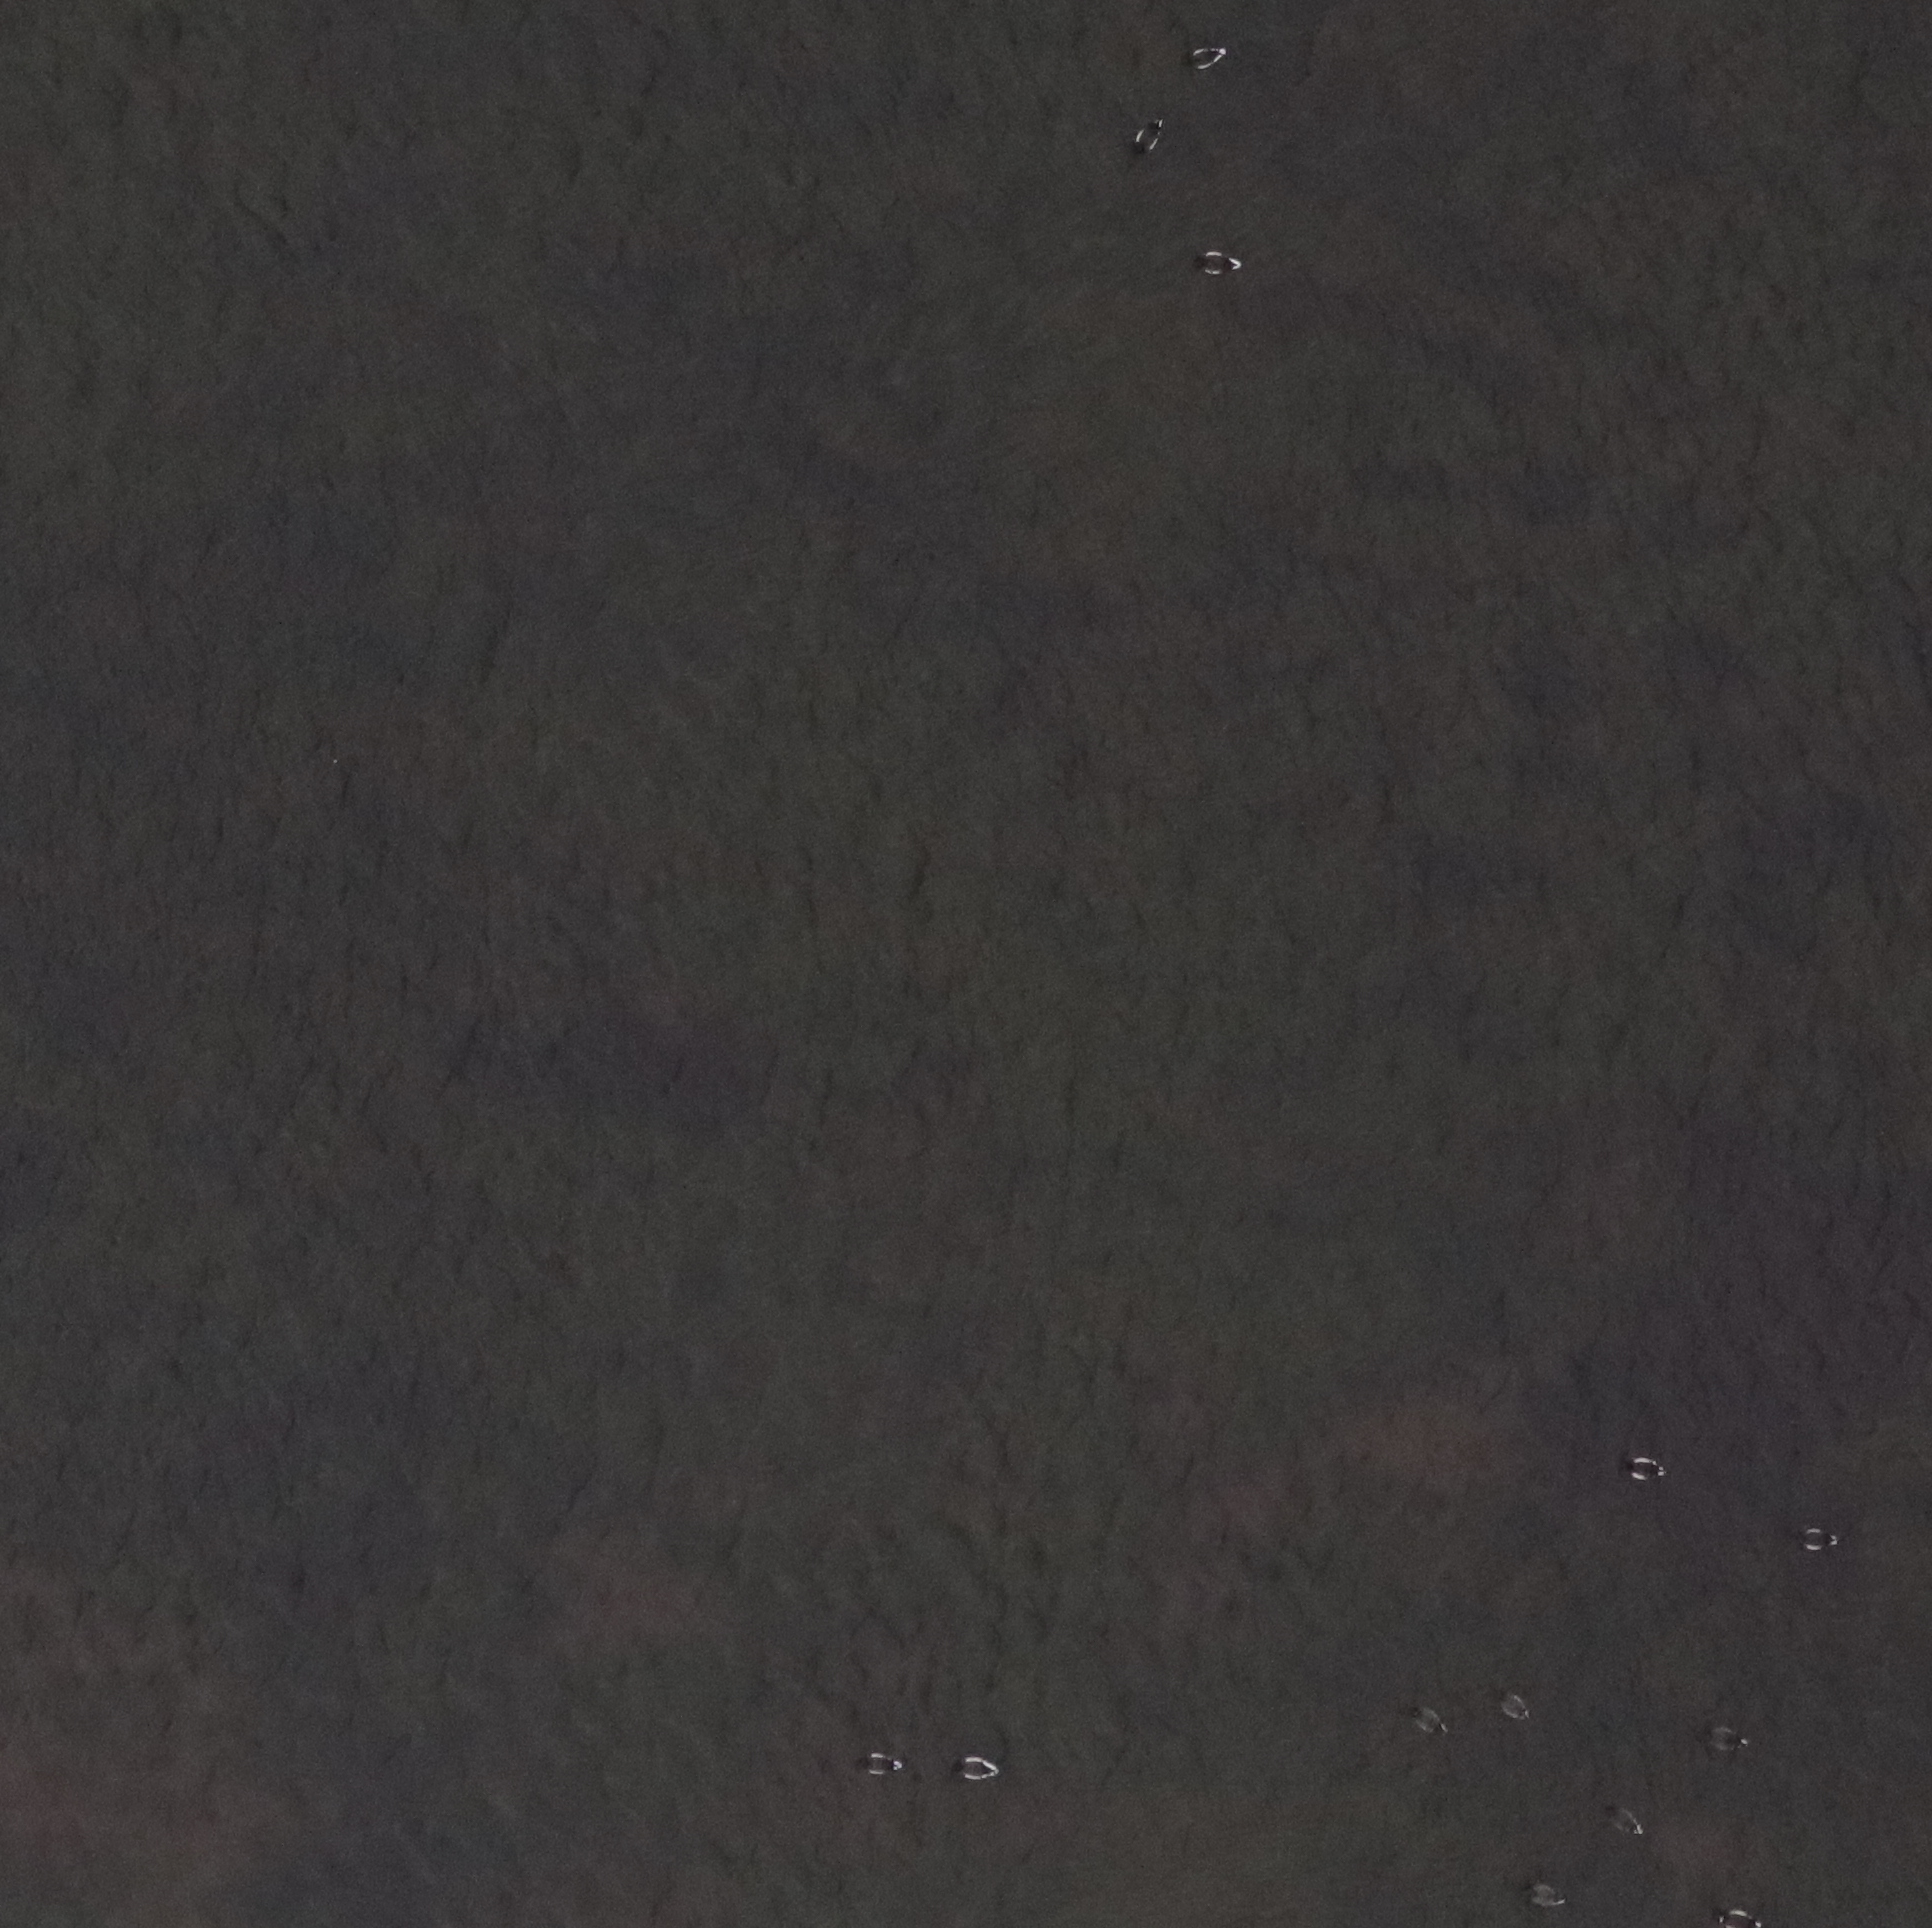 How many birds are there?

13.